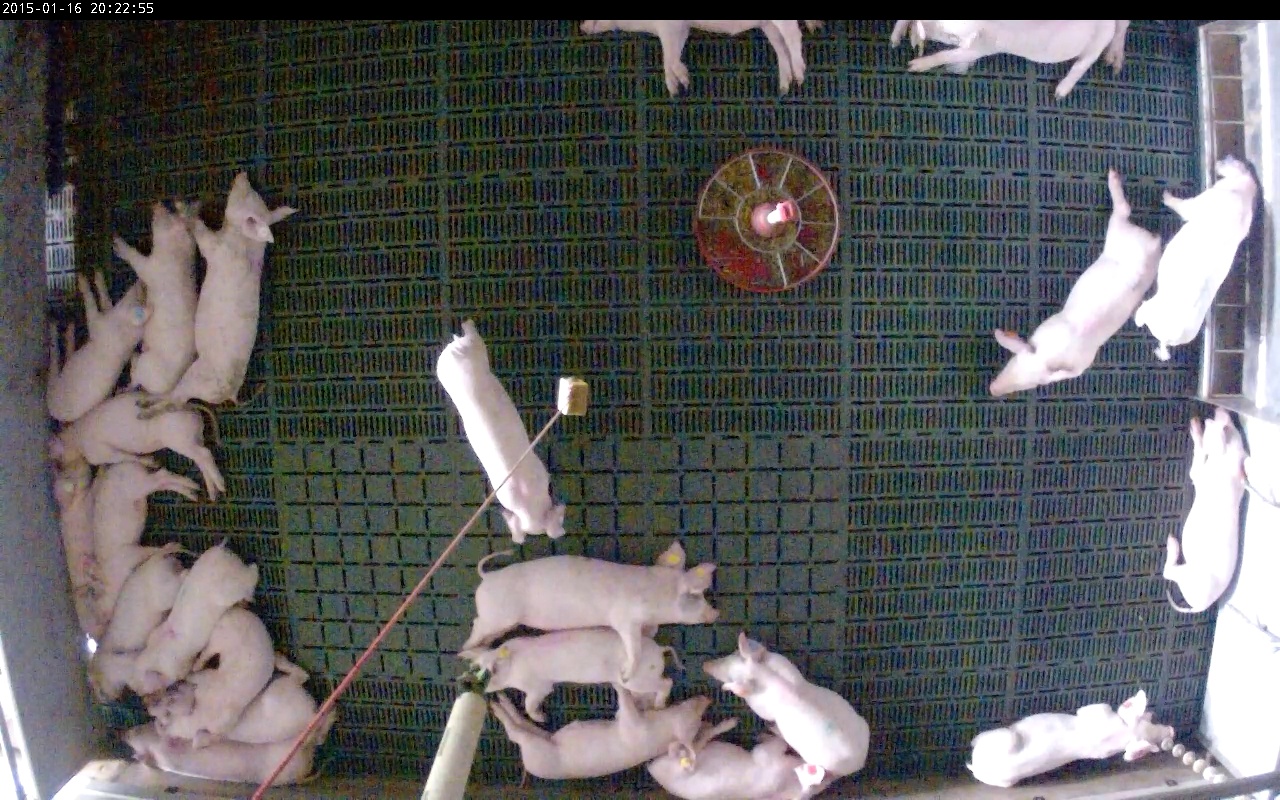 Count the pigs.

23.